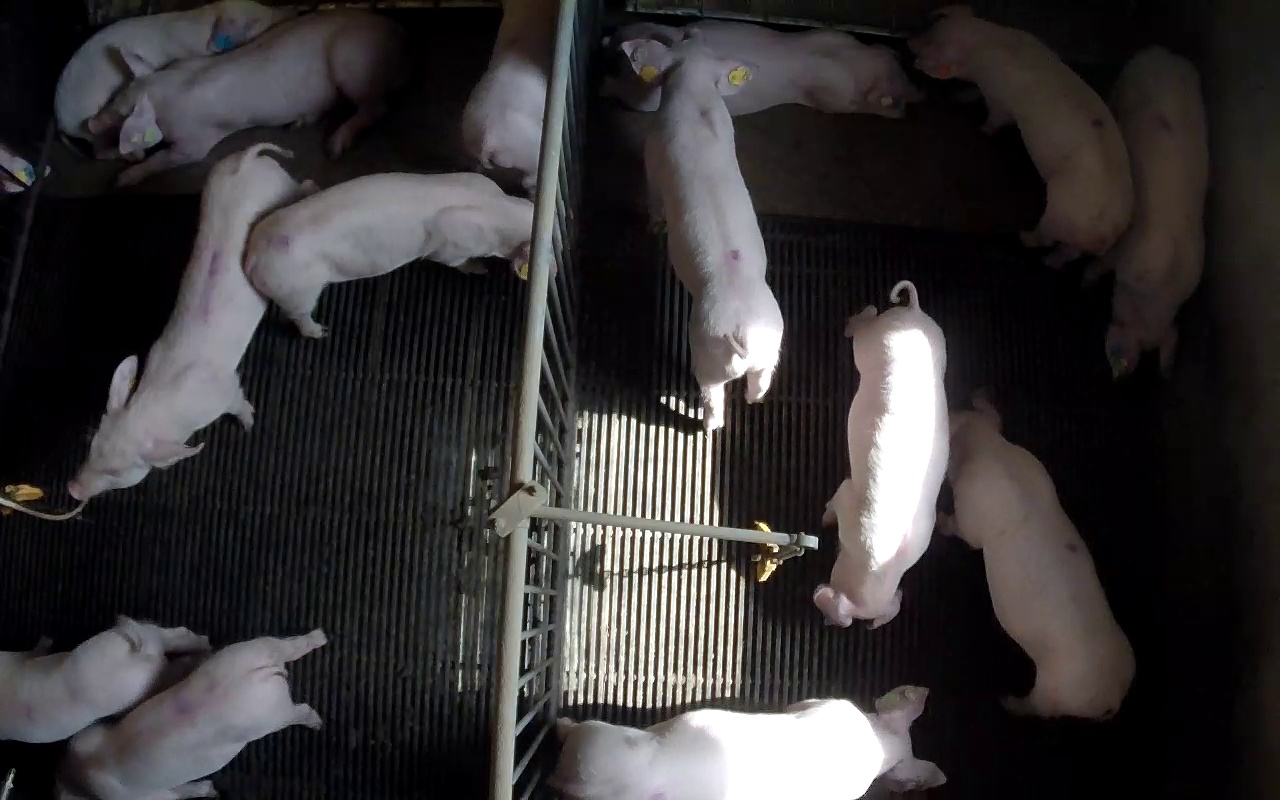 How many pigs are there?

14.